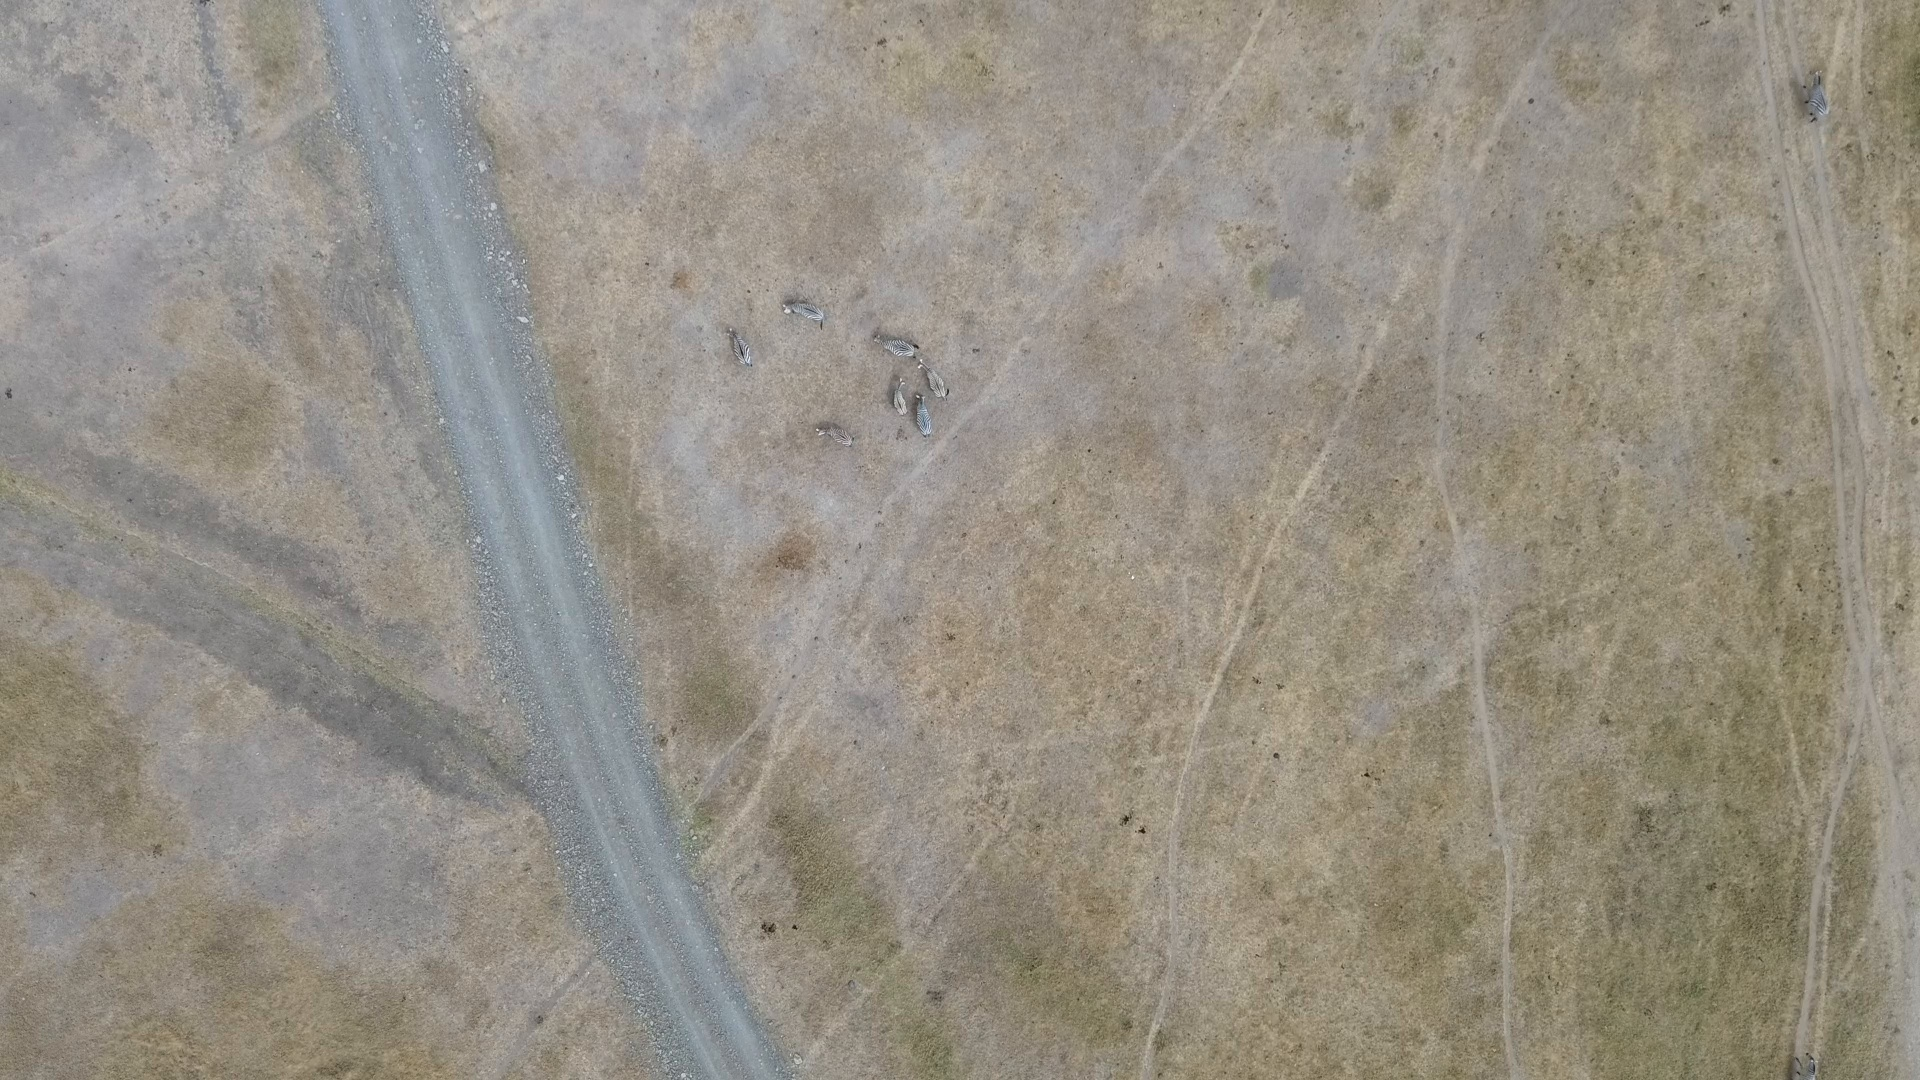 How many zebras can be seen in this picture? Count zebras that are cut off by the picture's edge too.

8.